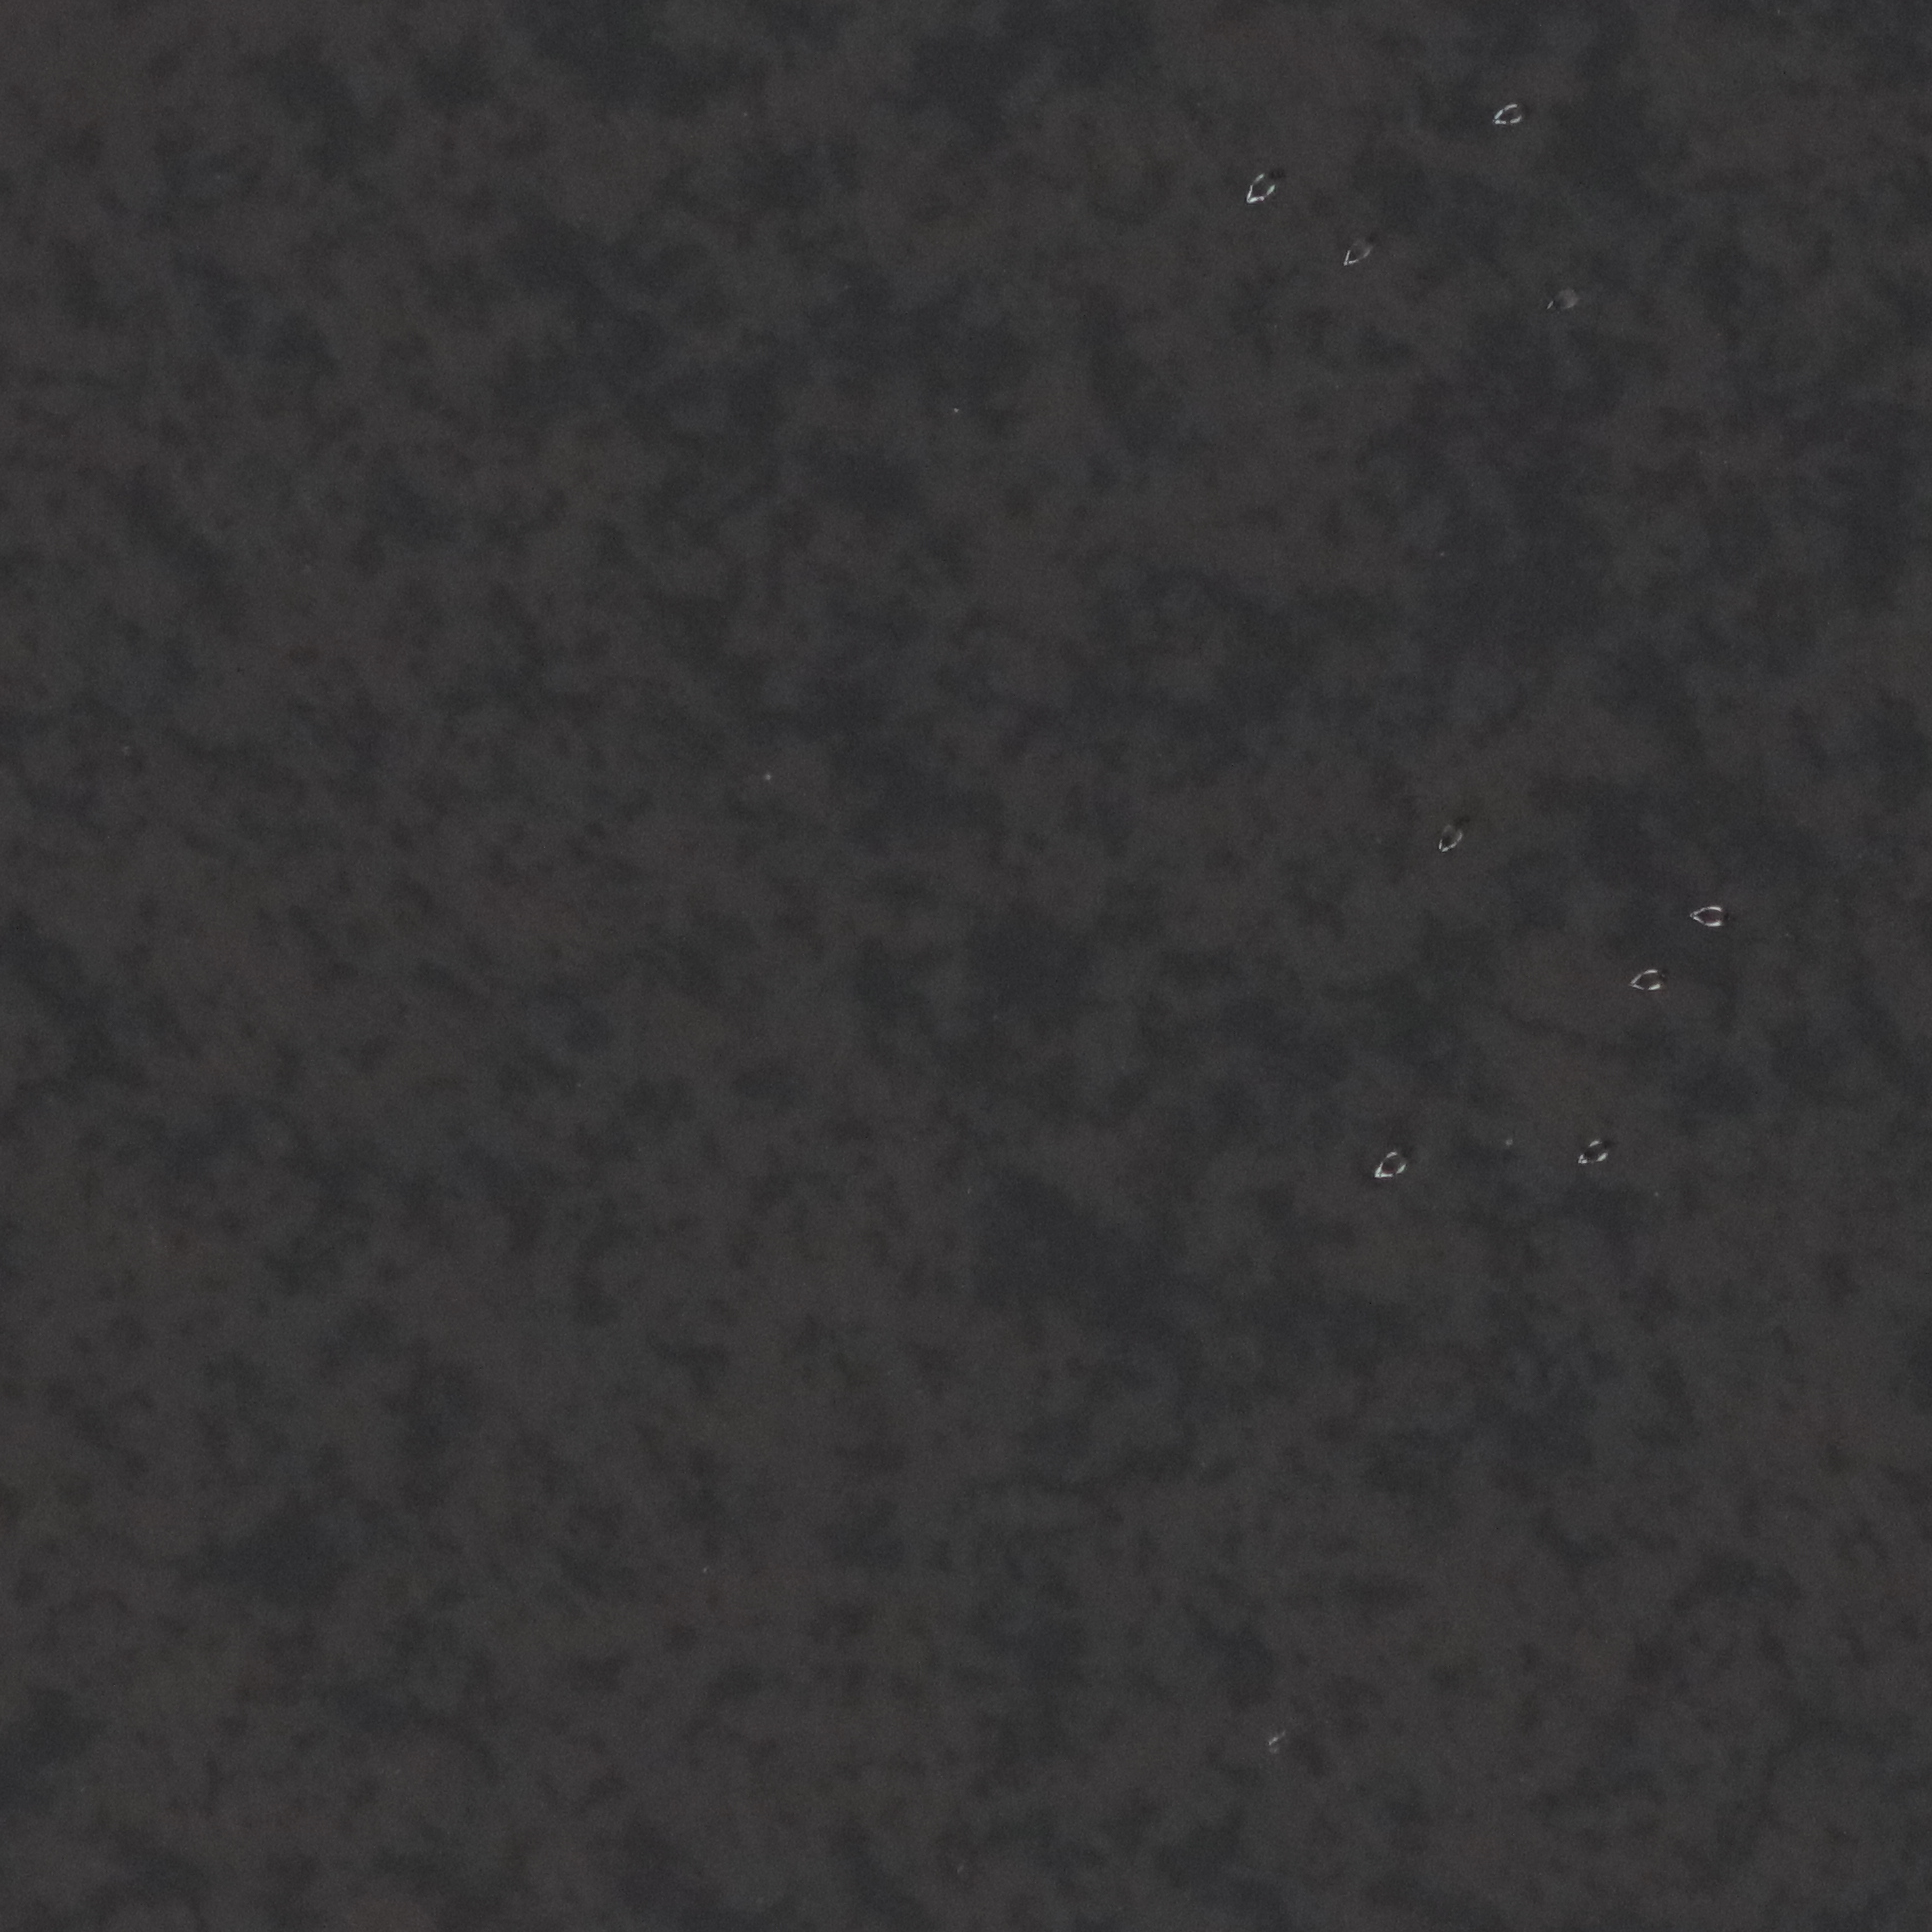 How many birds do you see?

9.